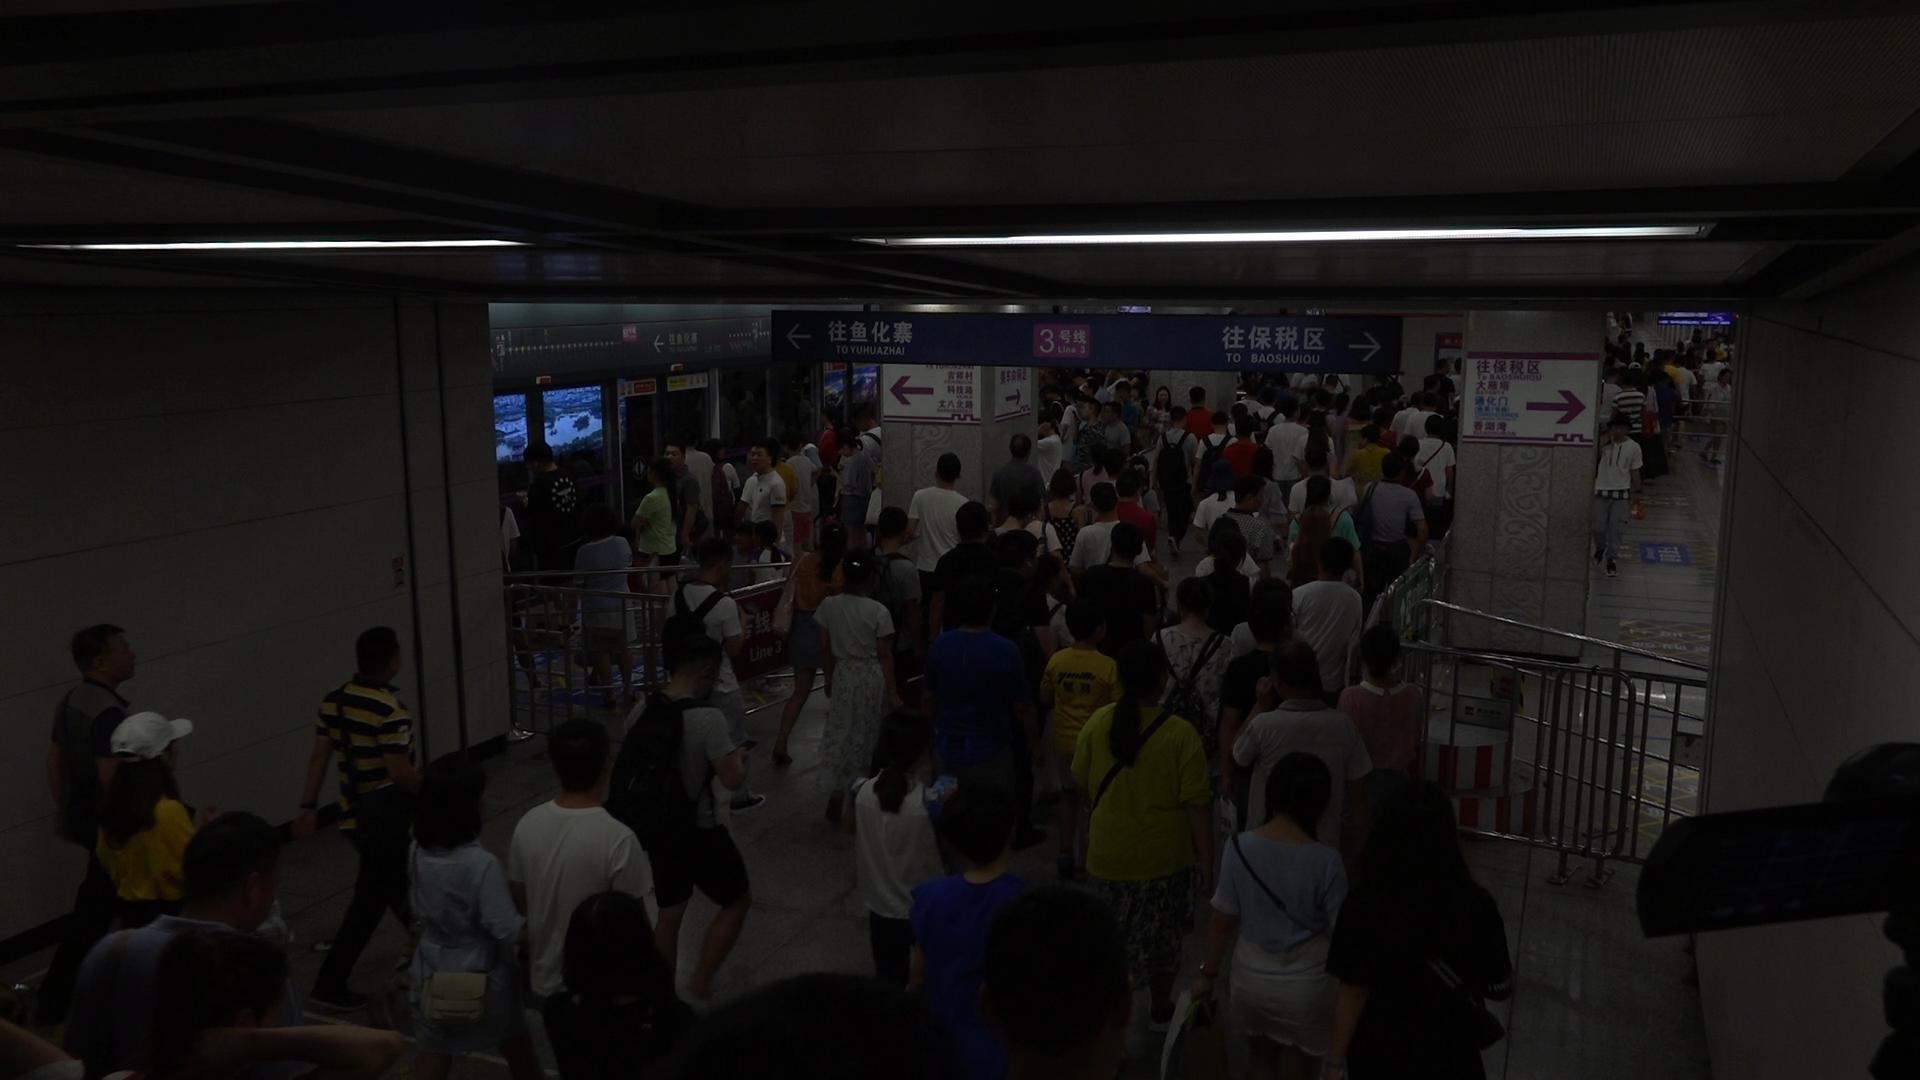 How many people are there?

135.